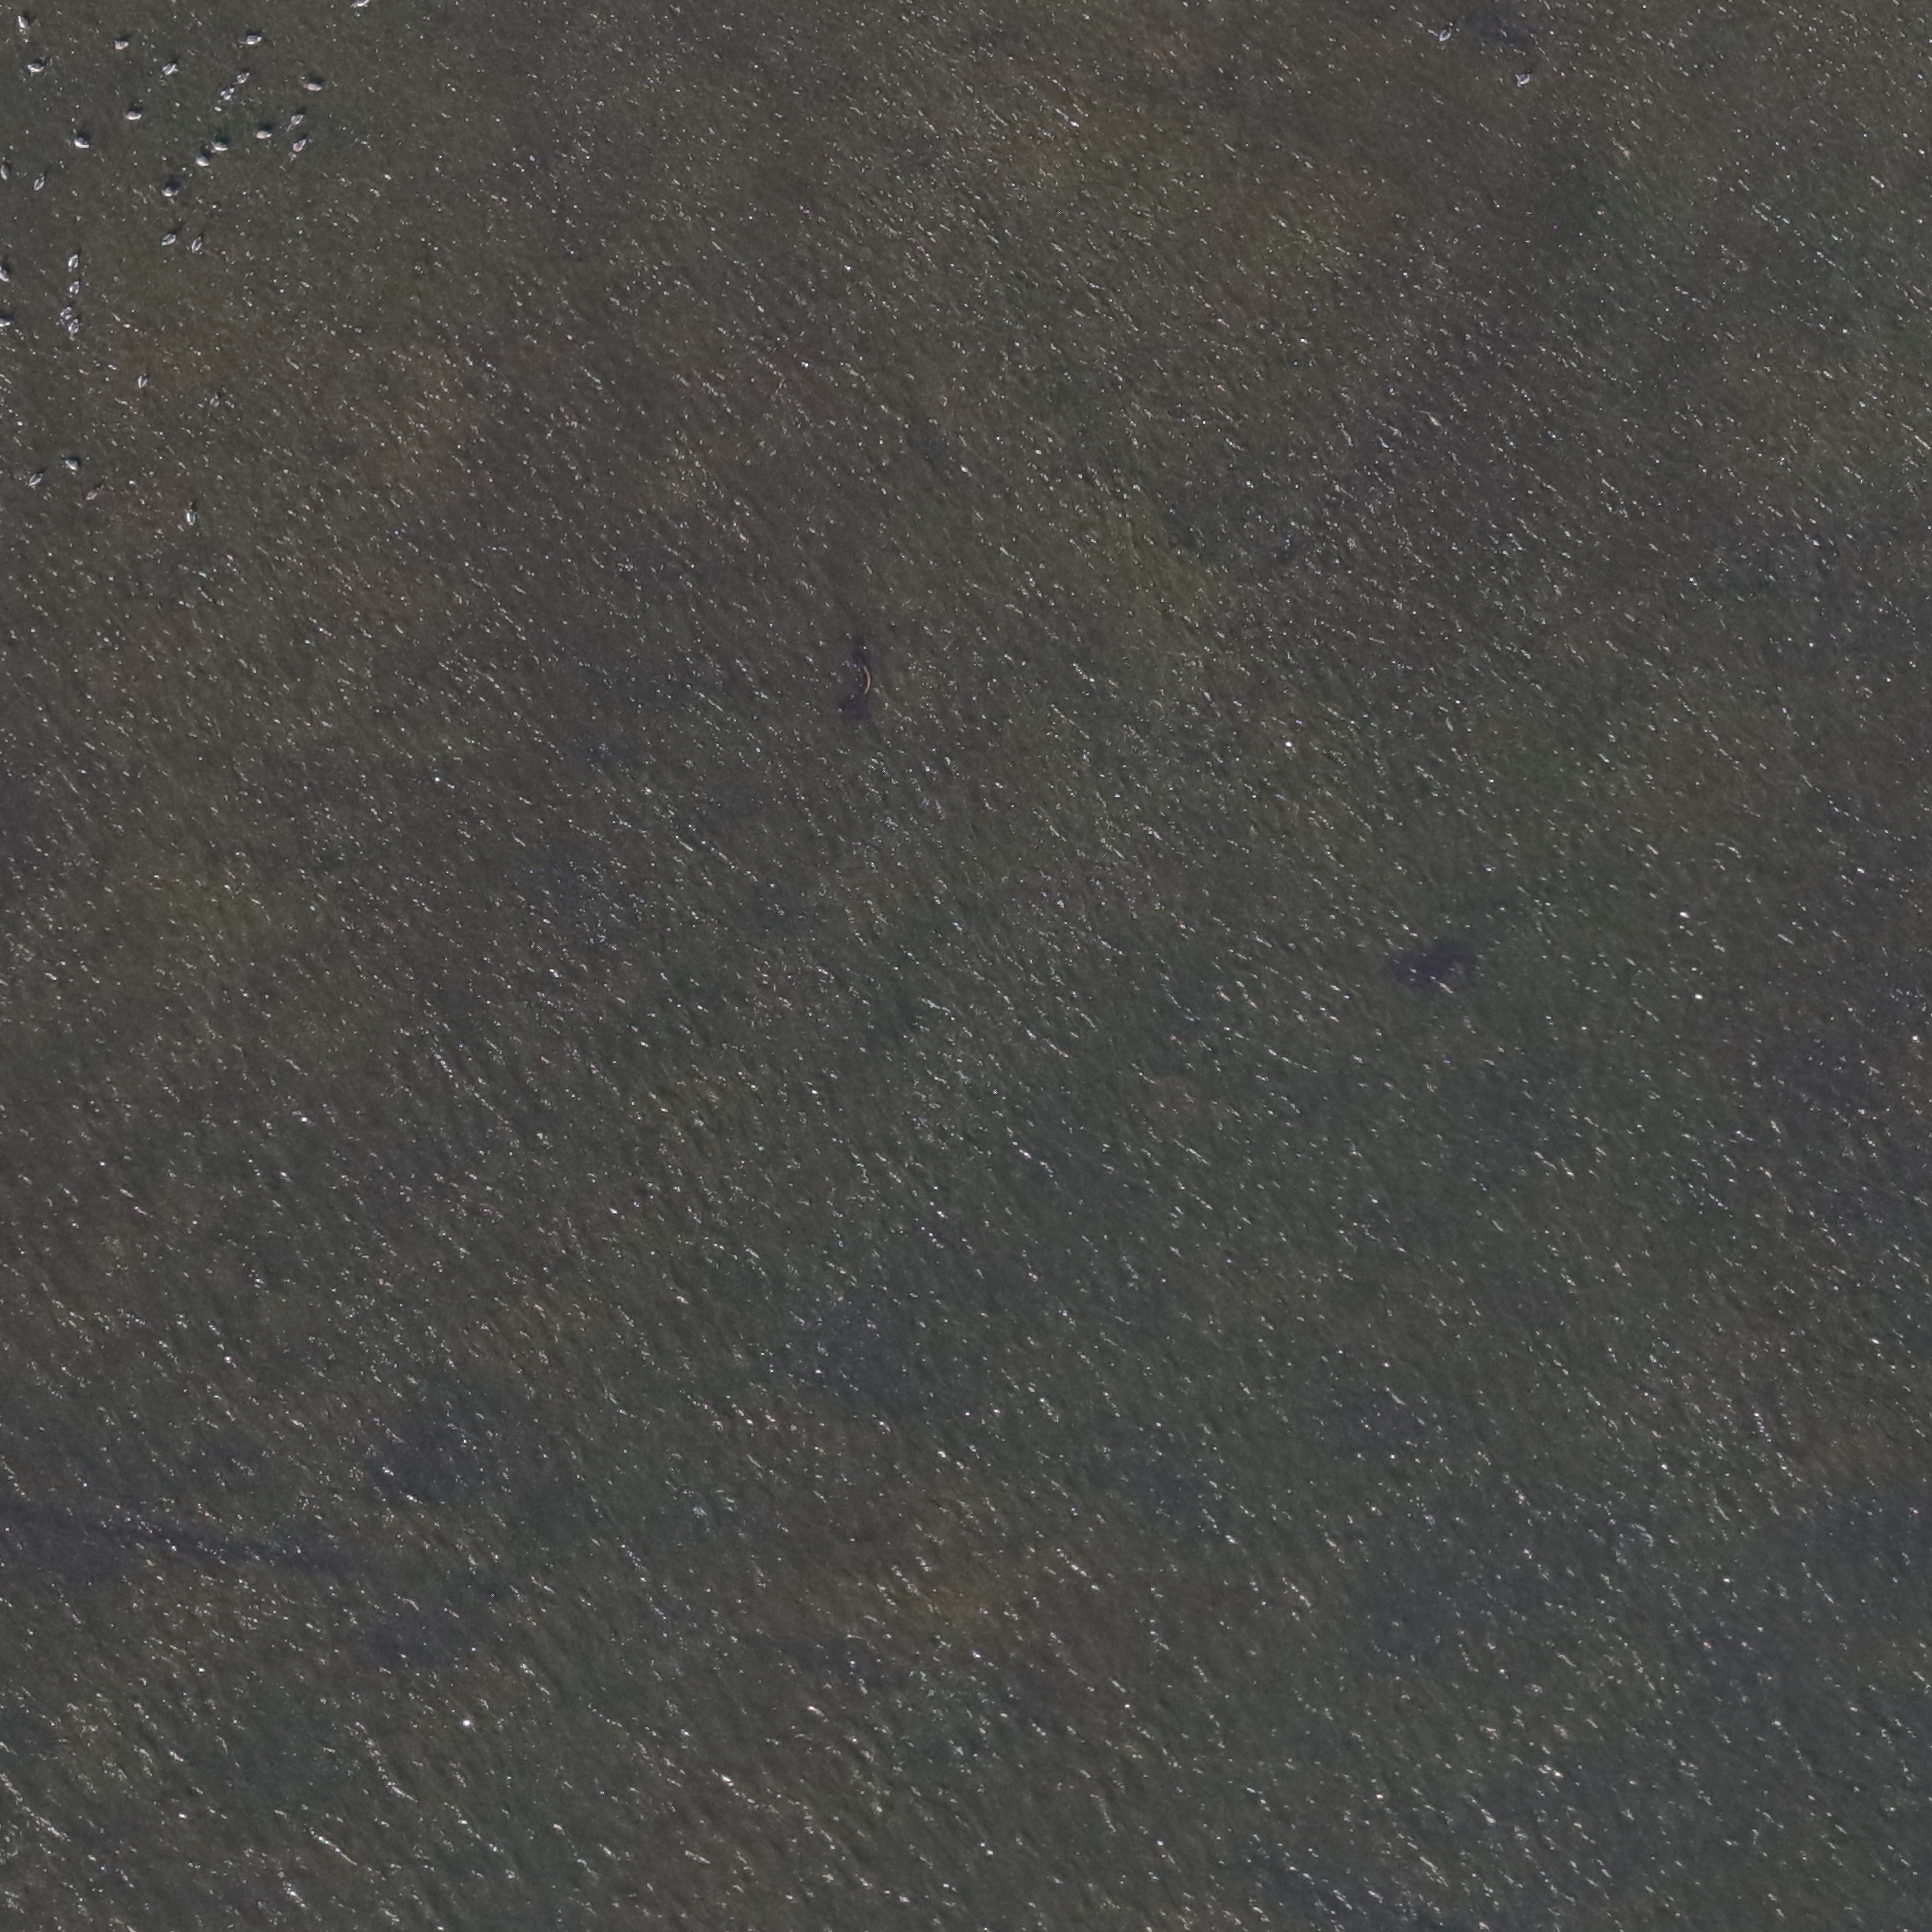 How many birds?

34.